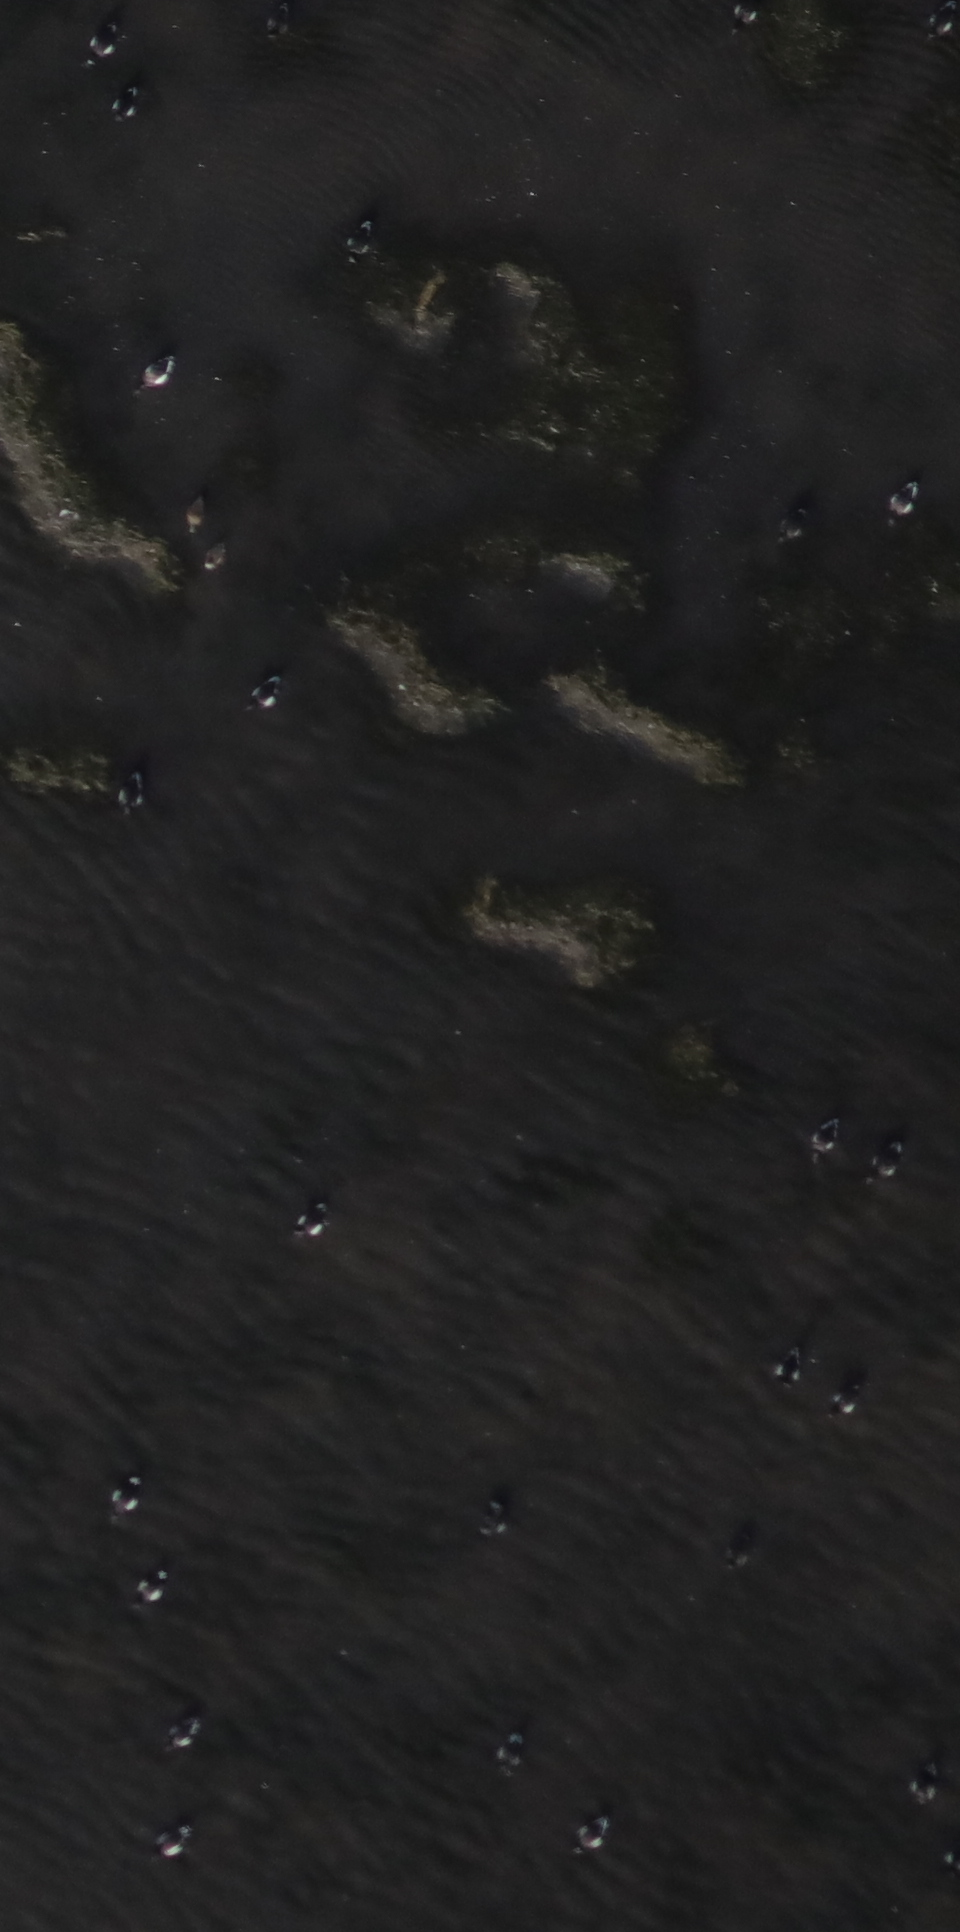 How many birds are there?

24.